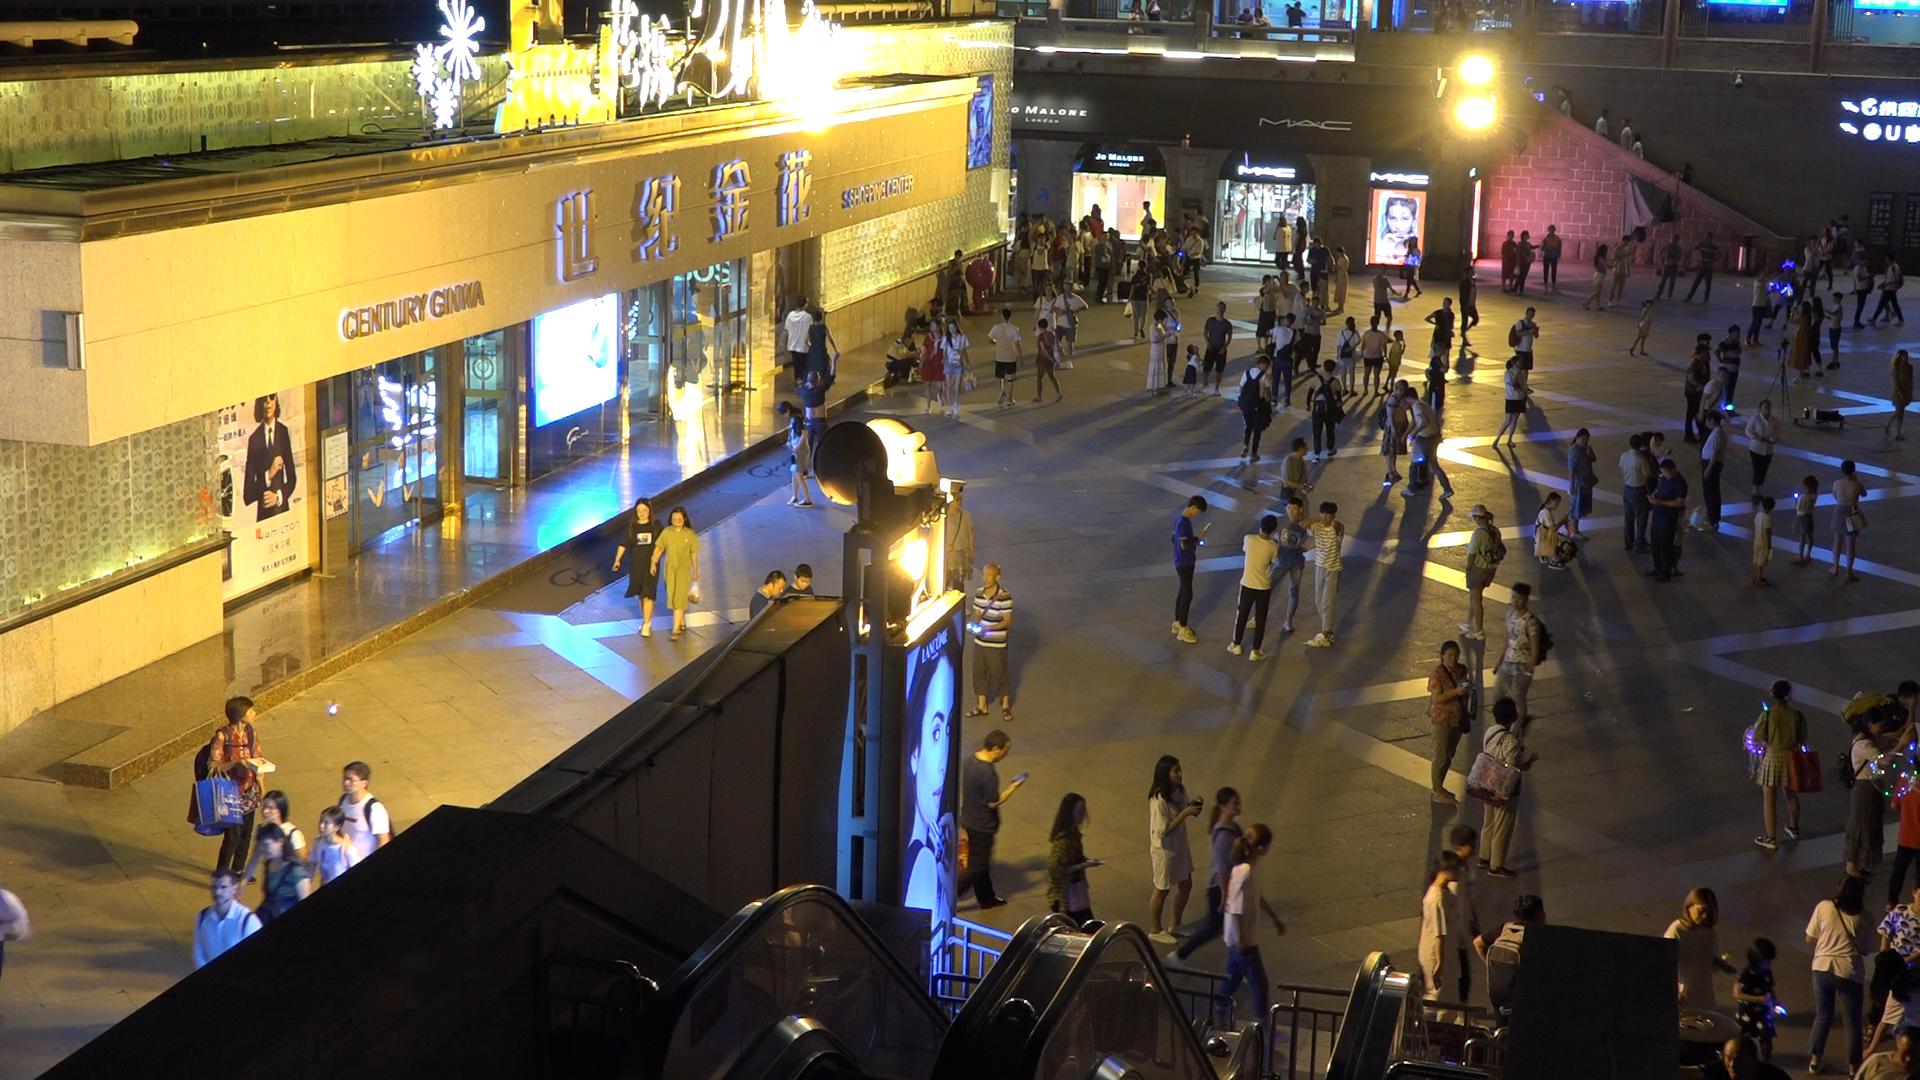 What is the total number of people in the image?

168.